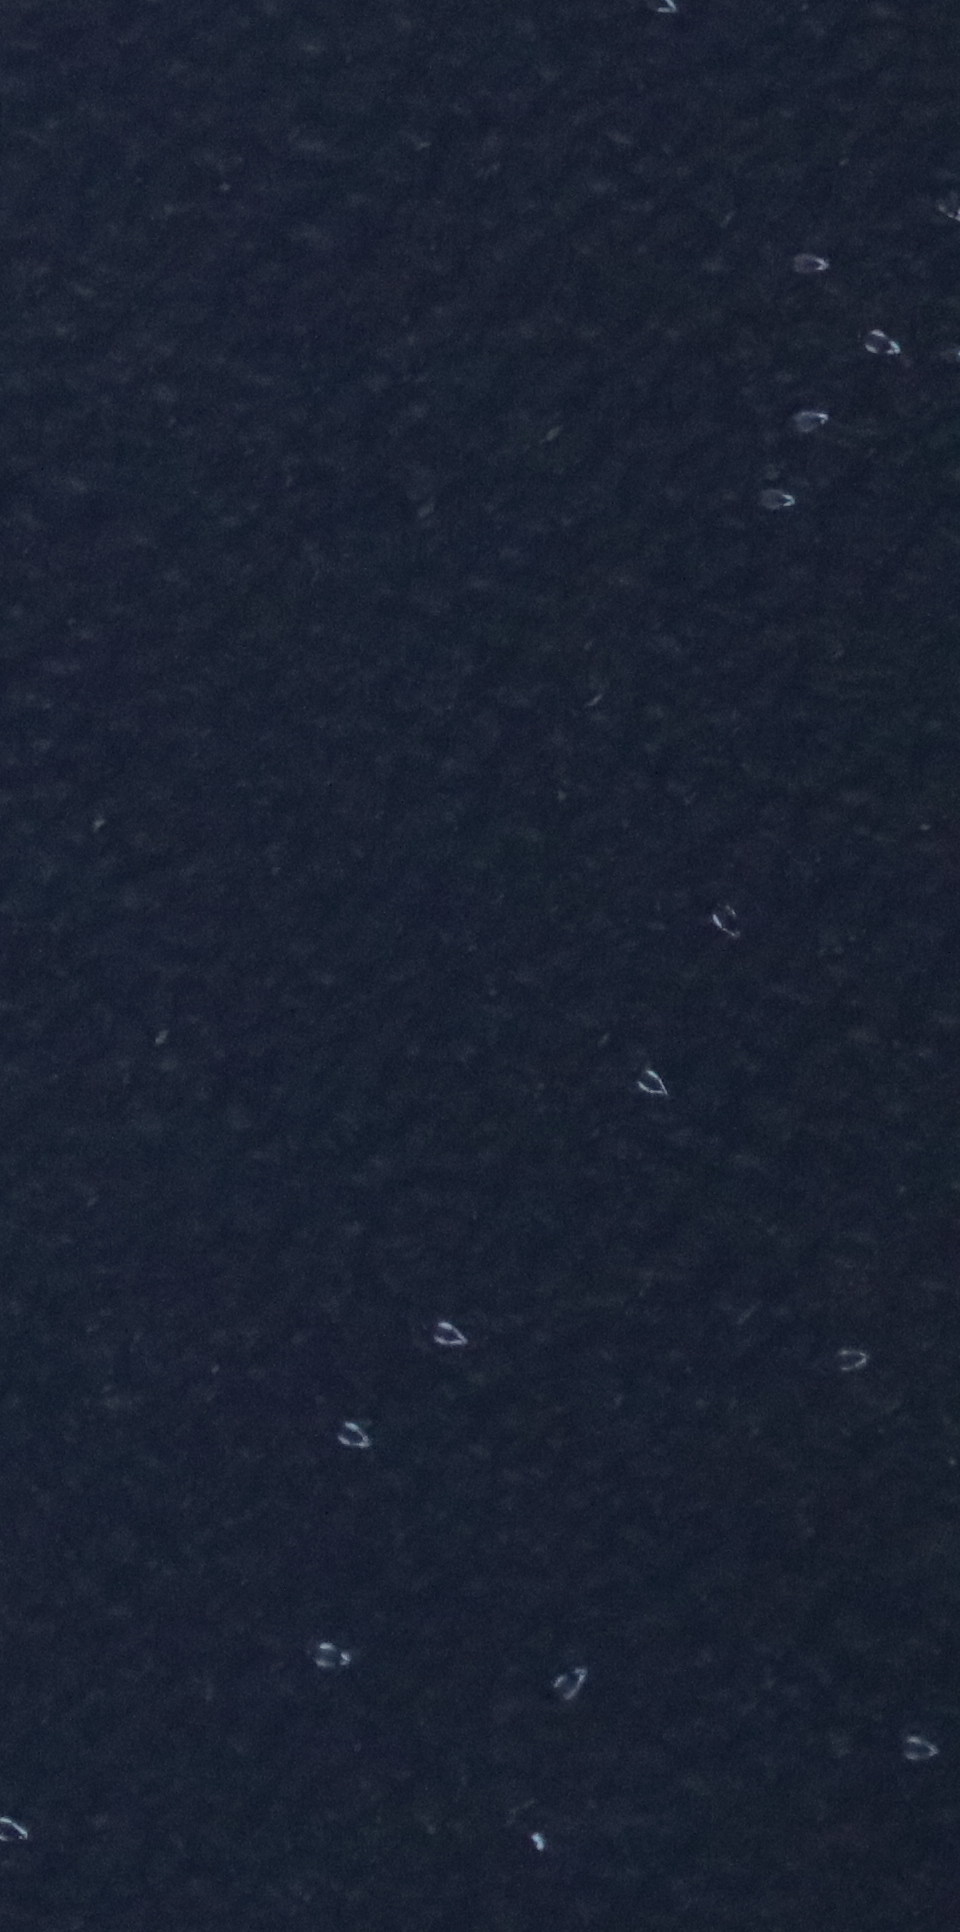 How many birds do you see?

13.